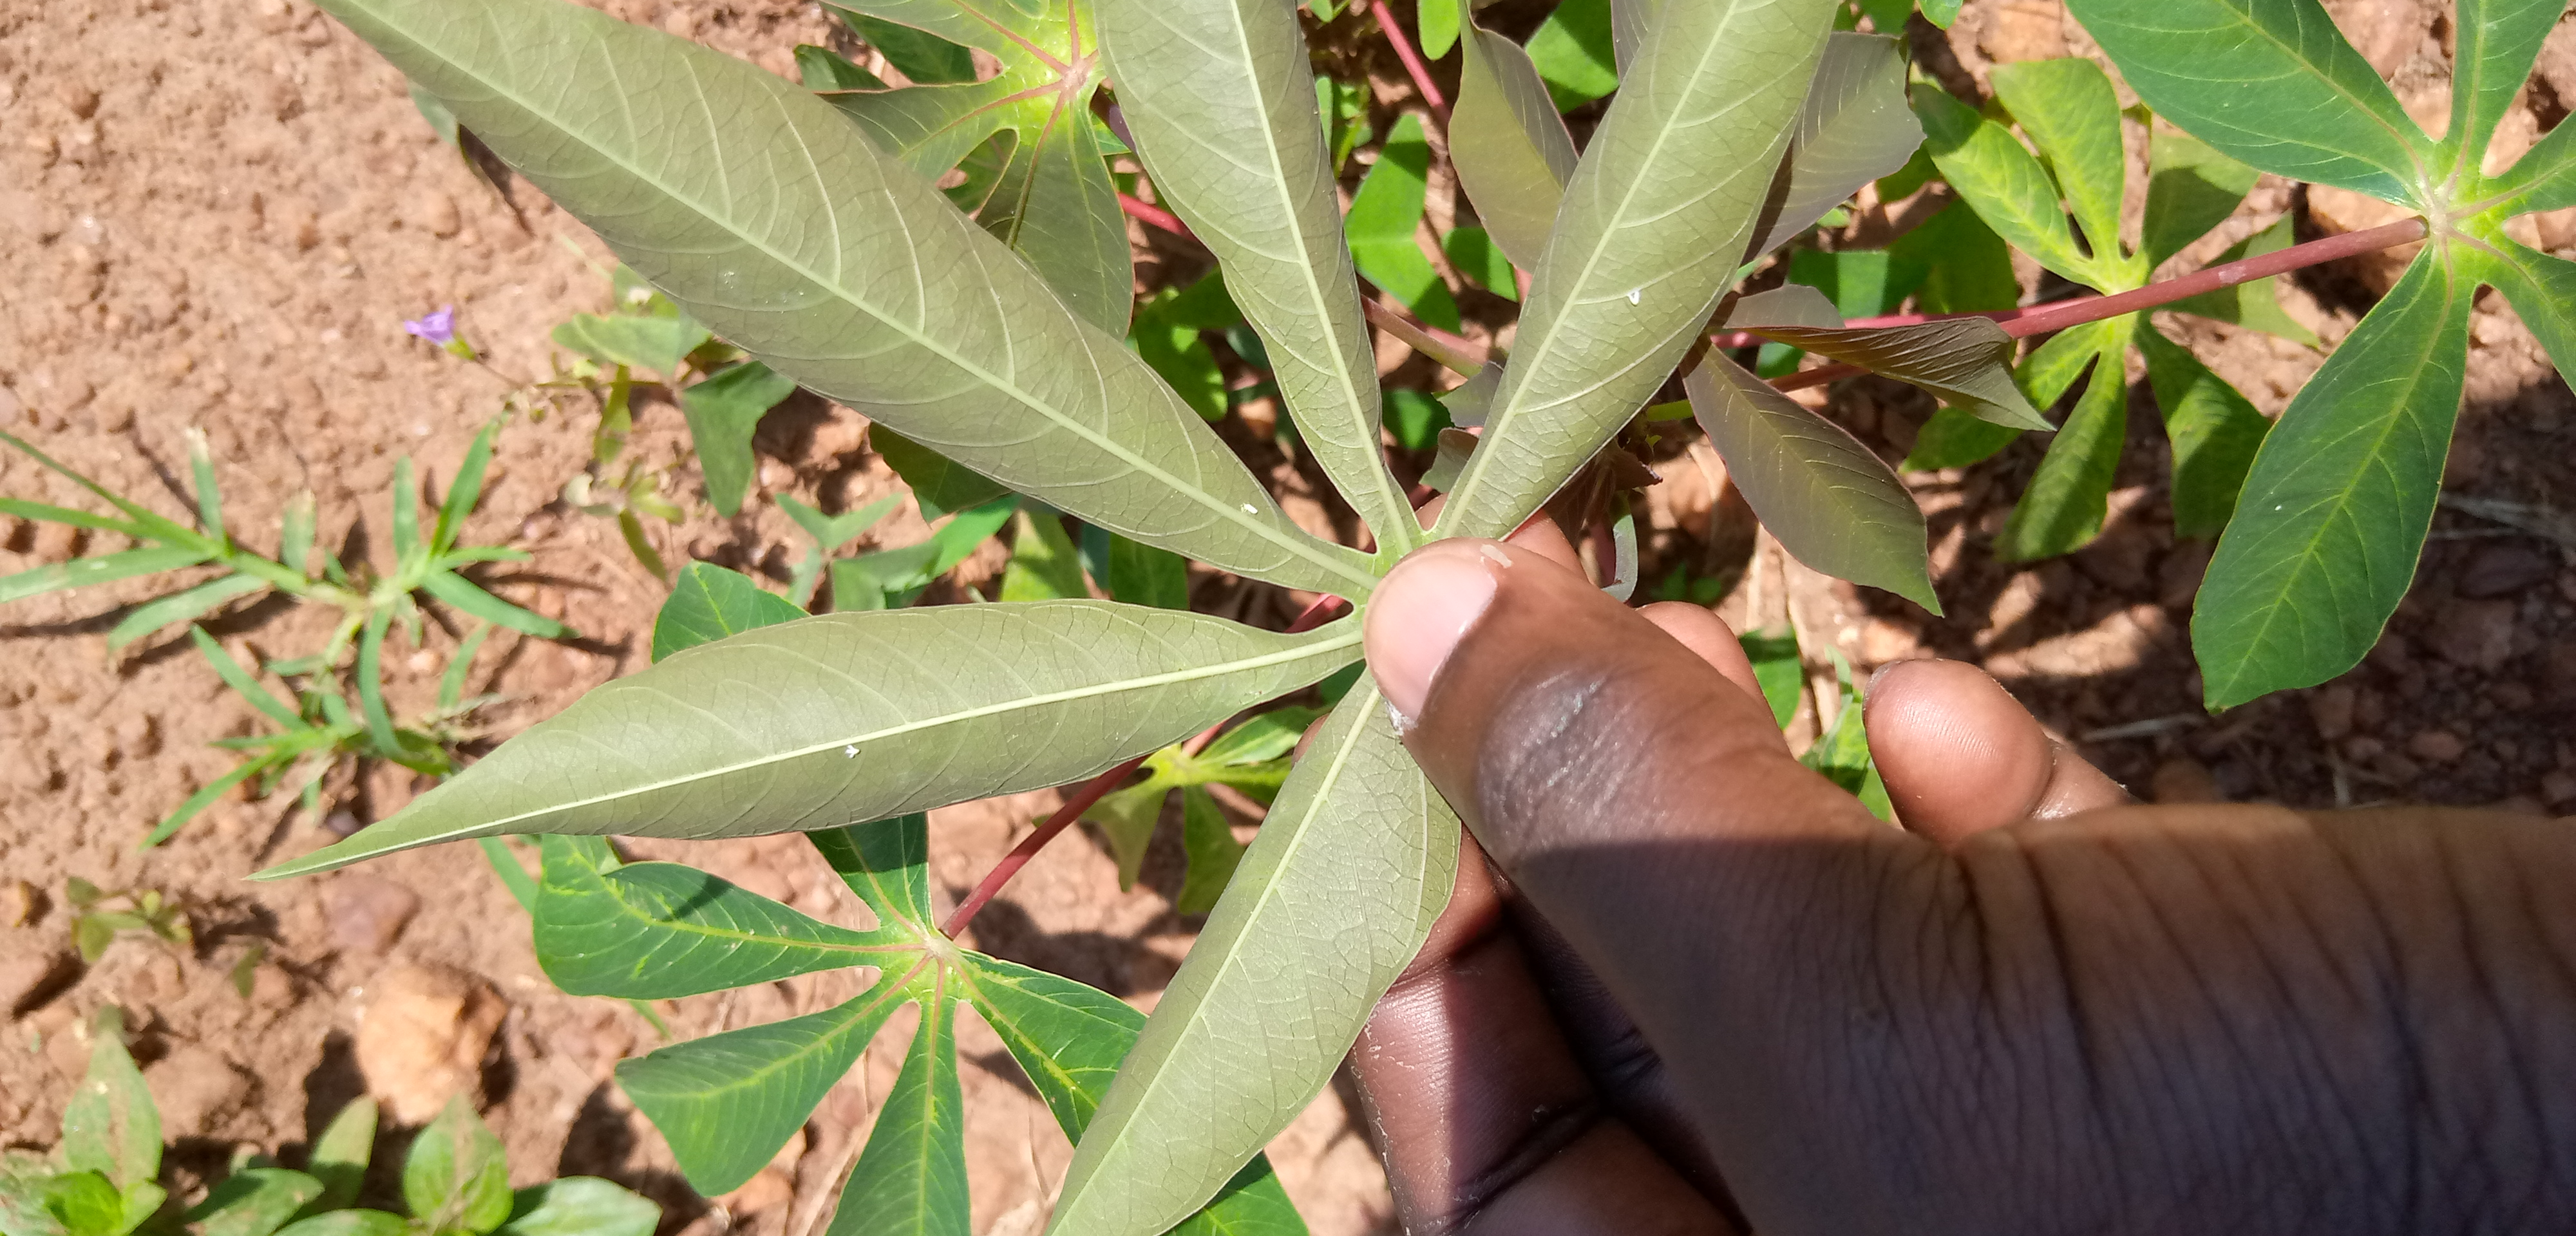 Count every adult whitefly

3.